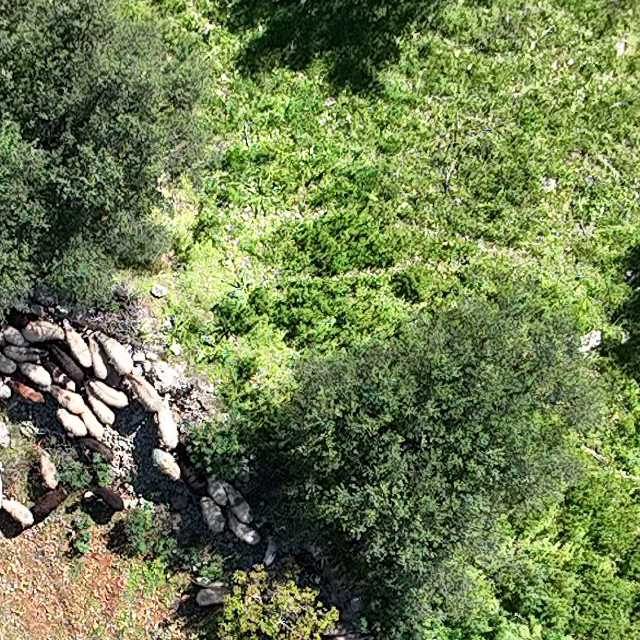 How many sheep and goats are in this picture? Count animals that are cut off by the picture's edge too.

35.